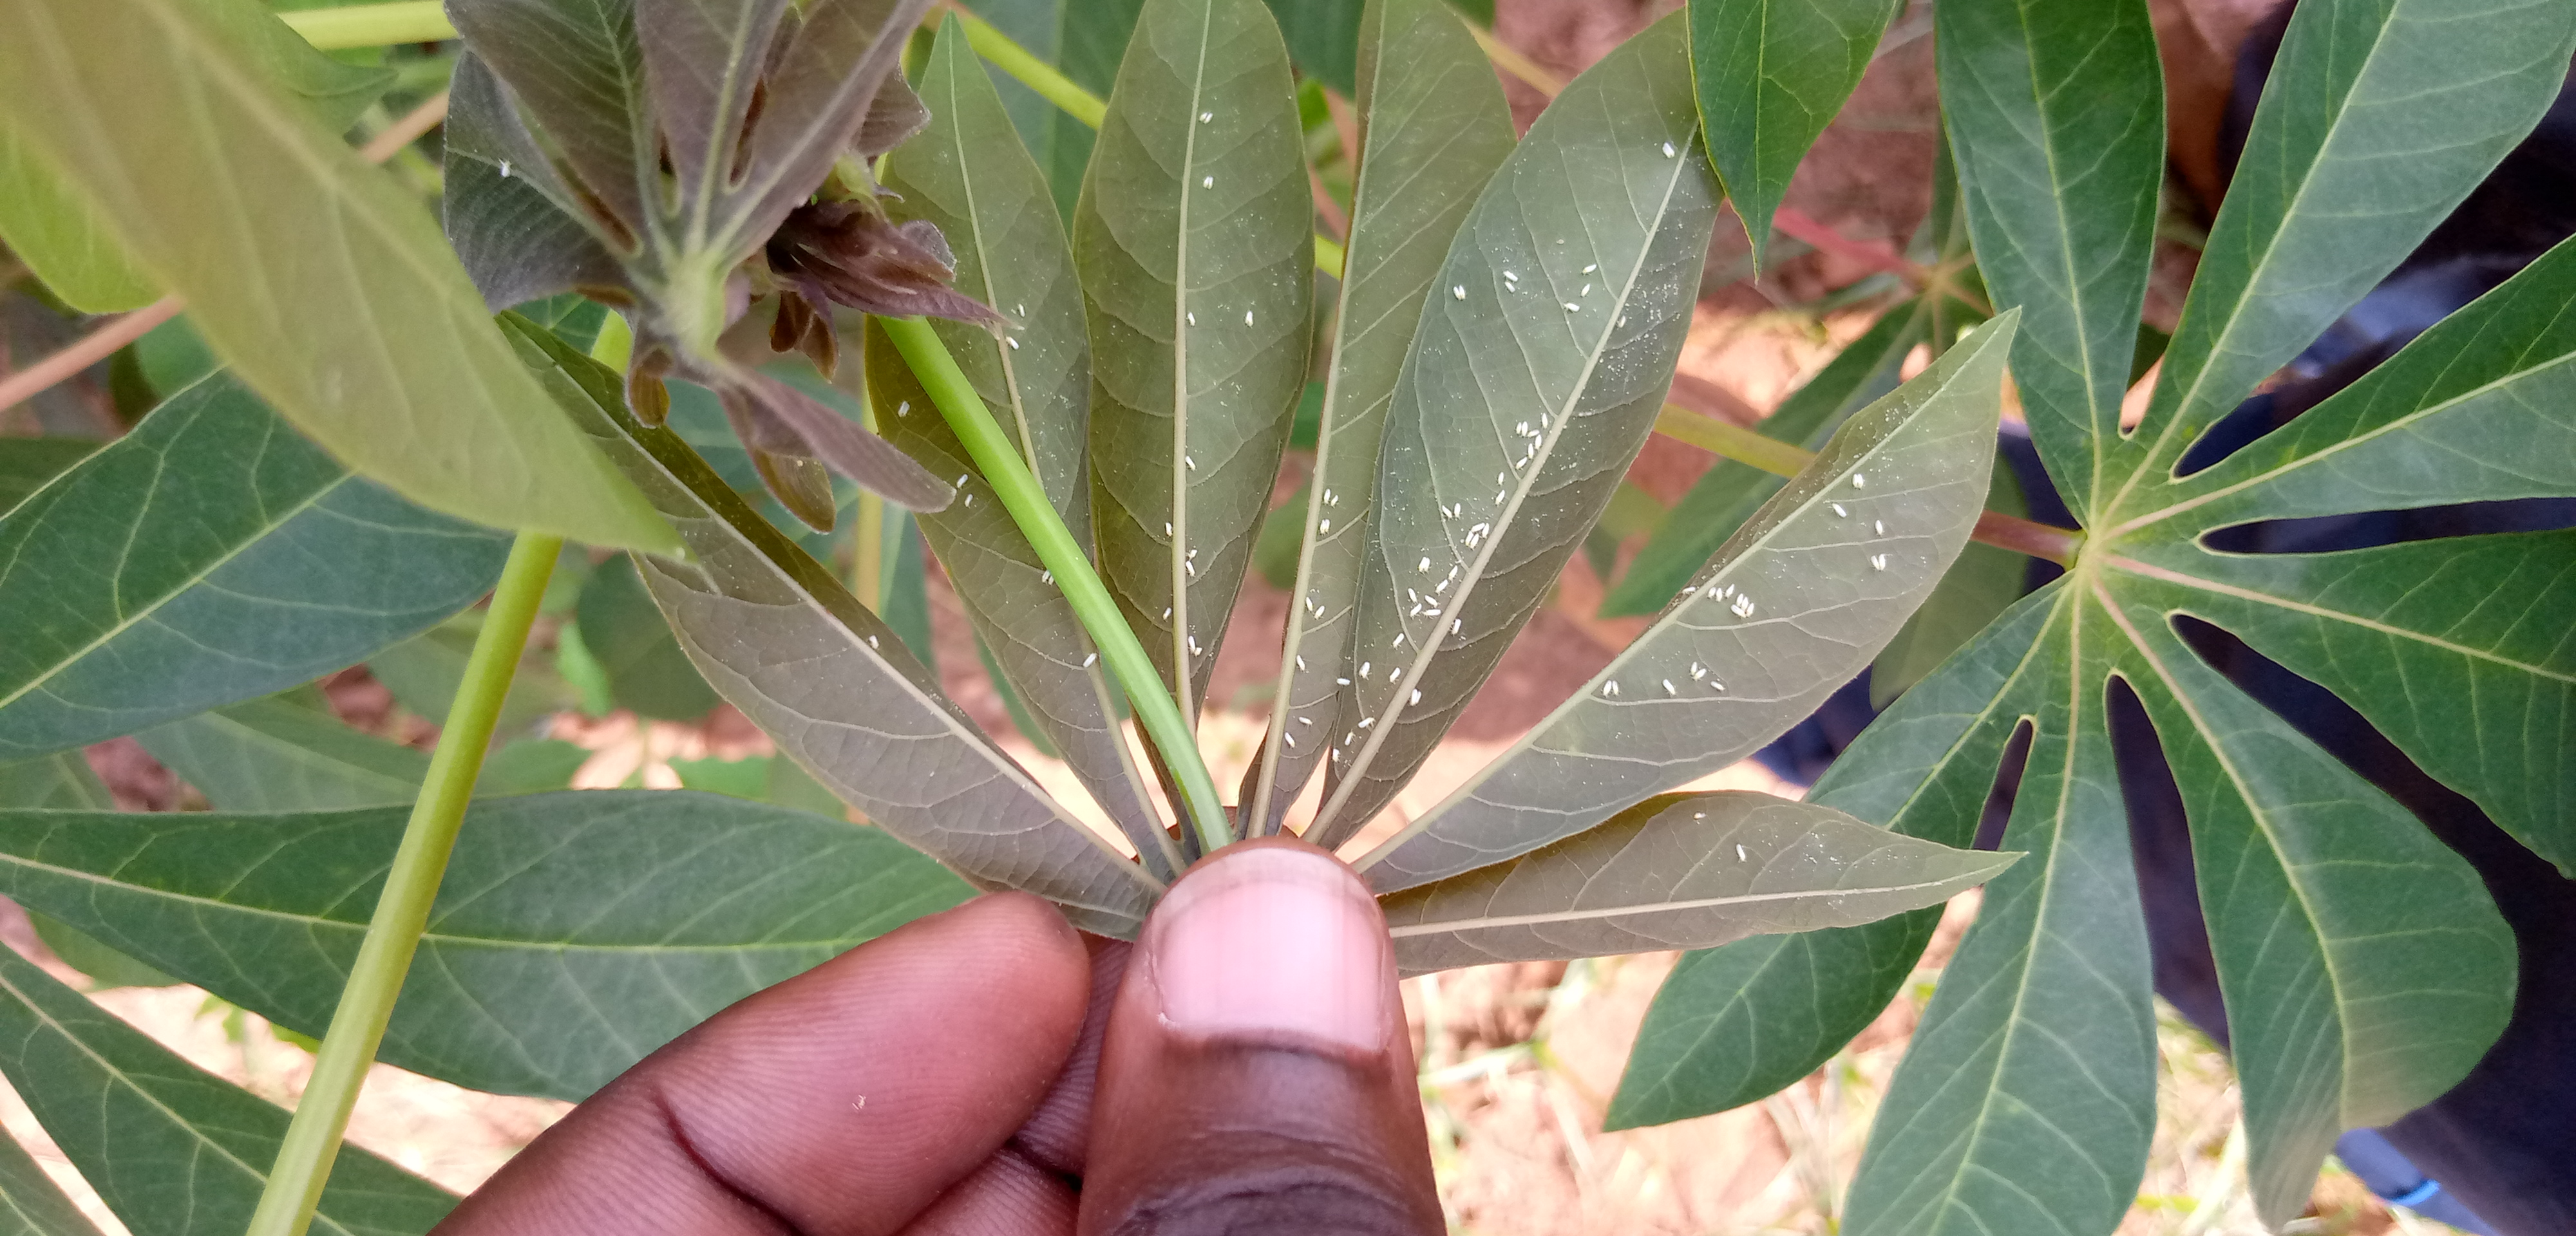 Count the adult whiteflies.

91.